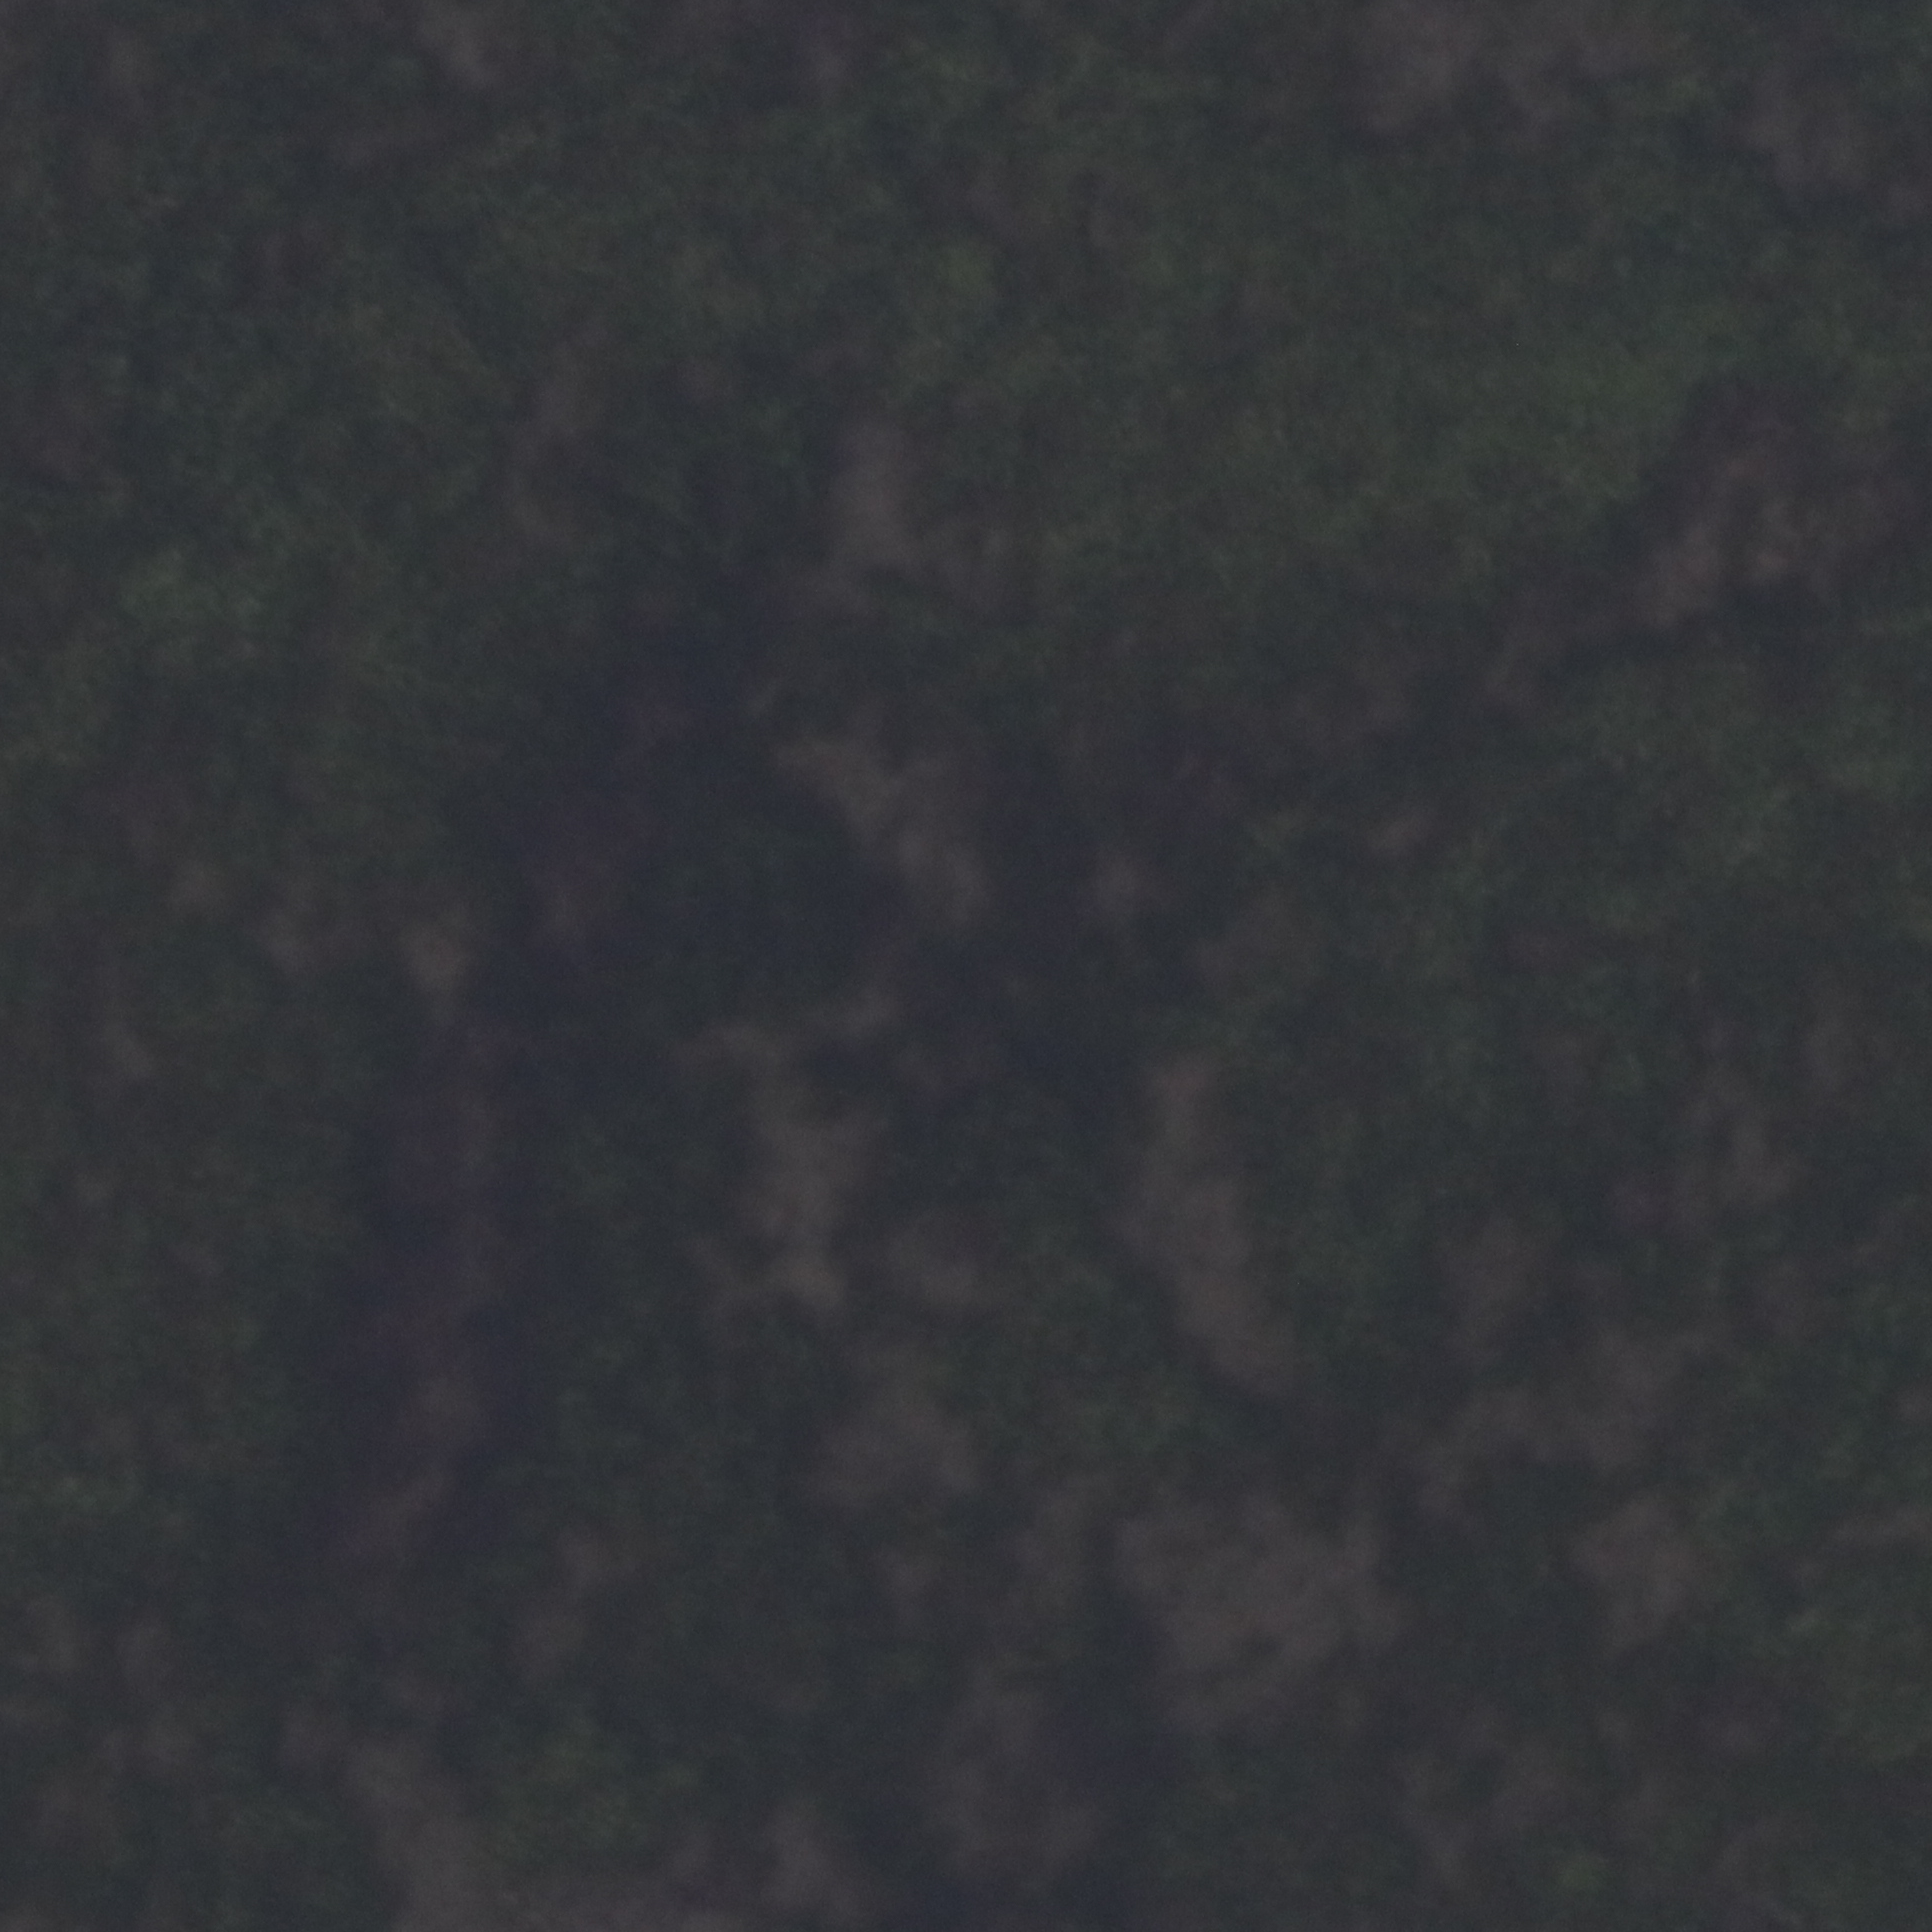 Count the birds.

0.